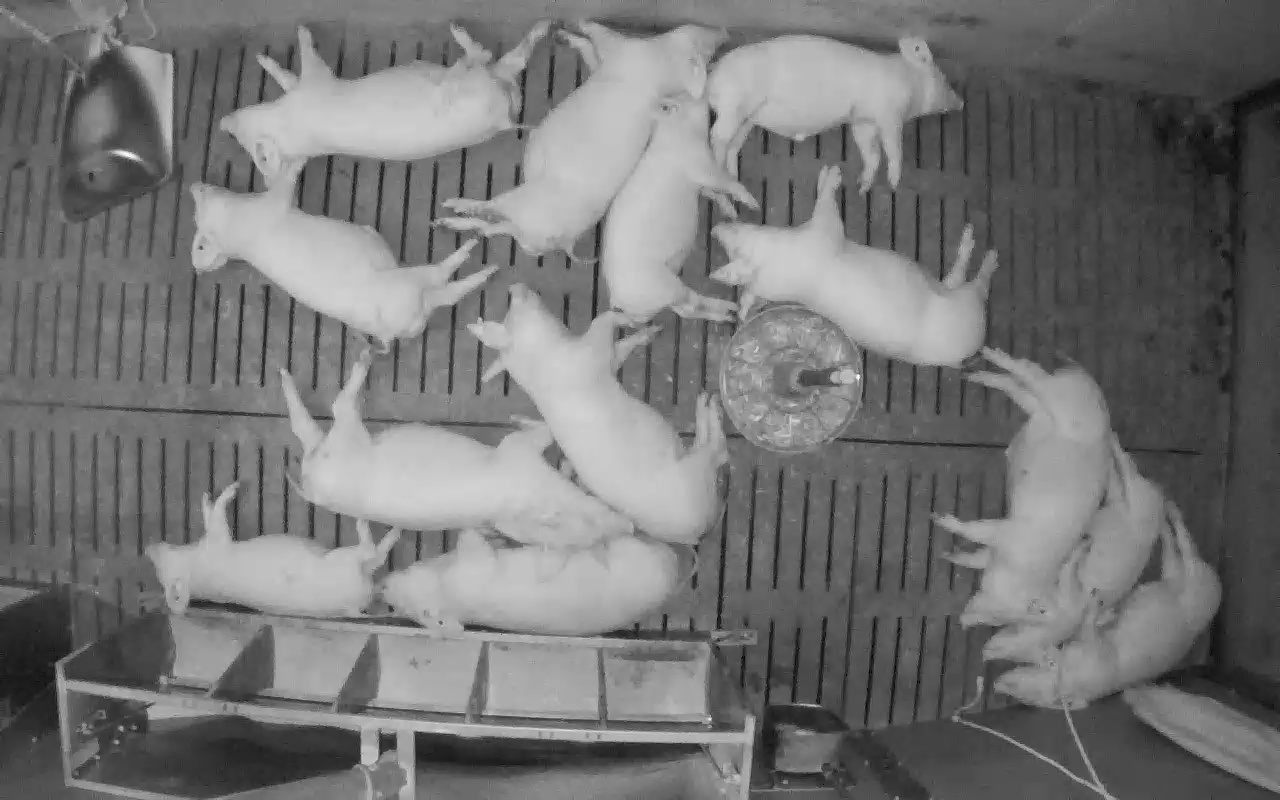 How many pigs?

13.